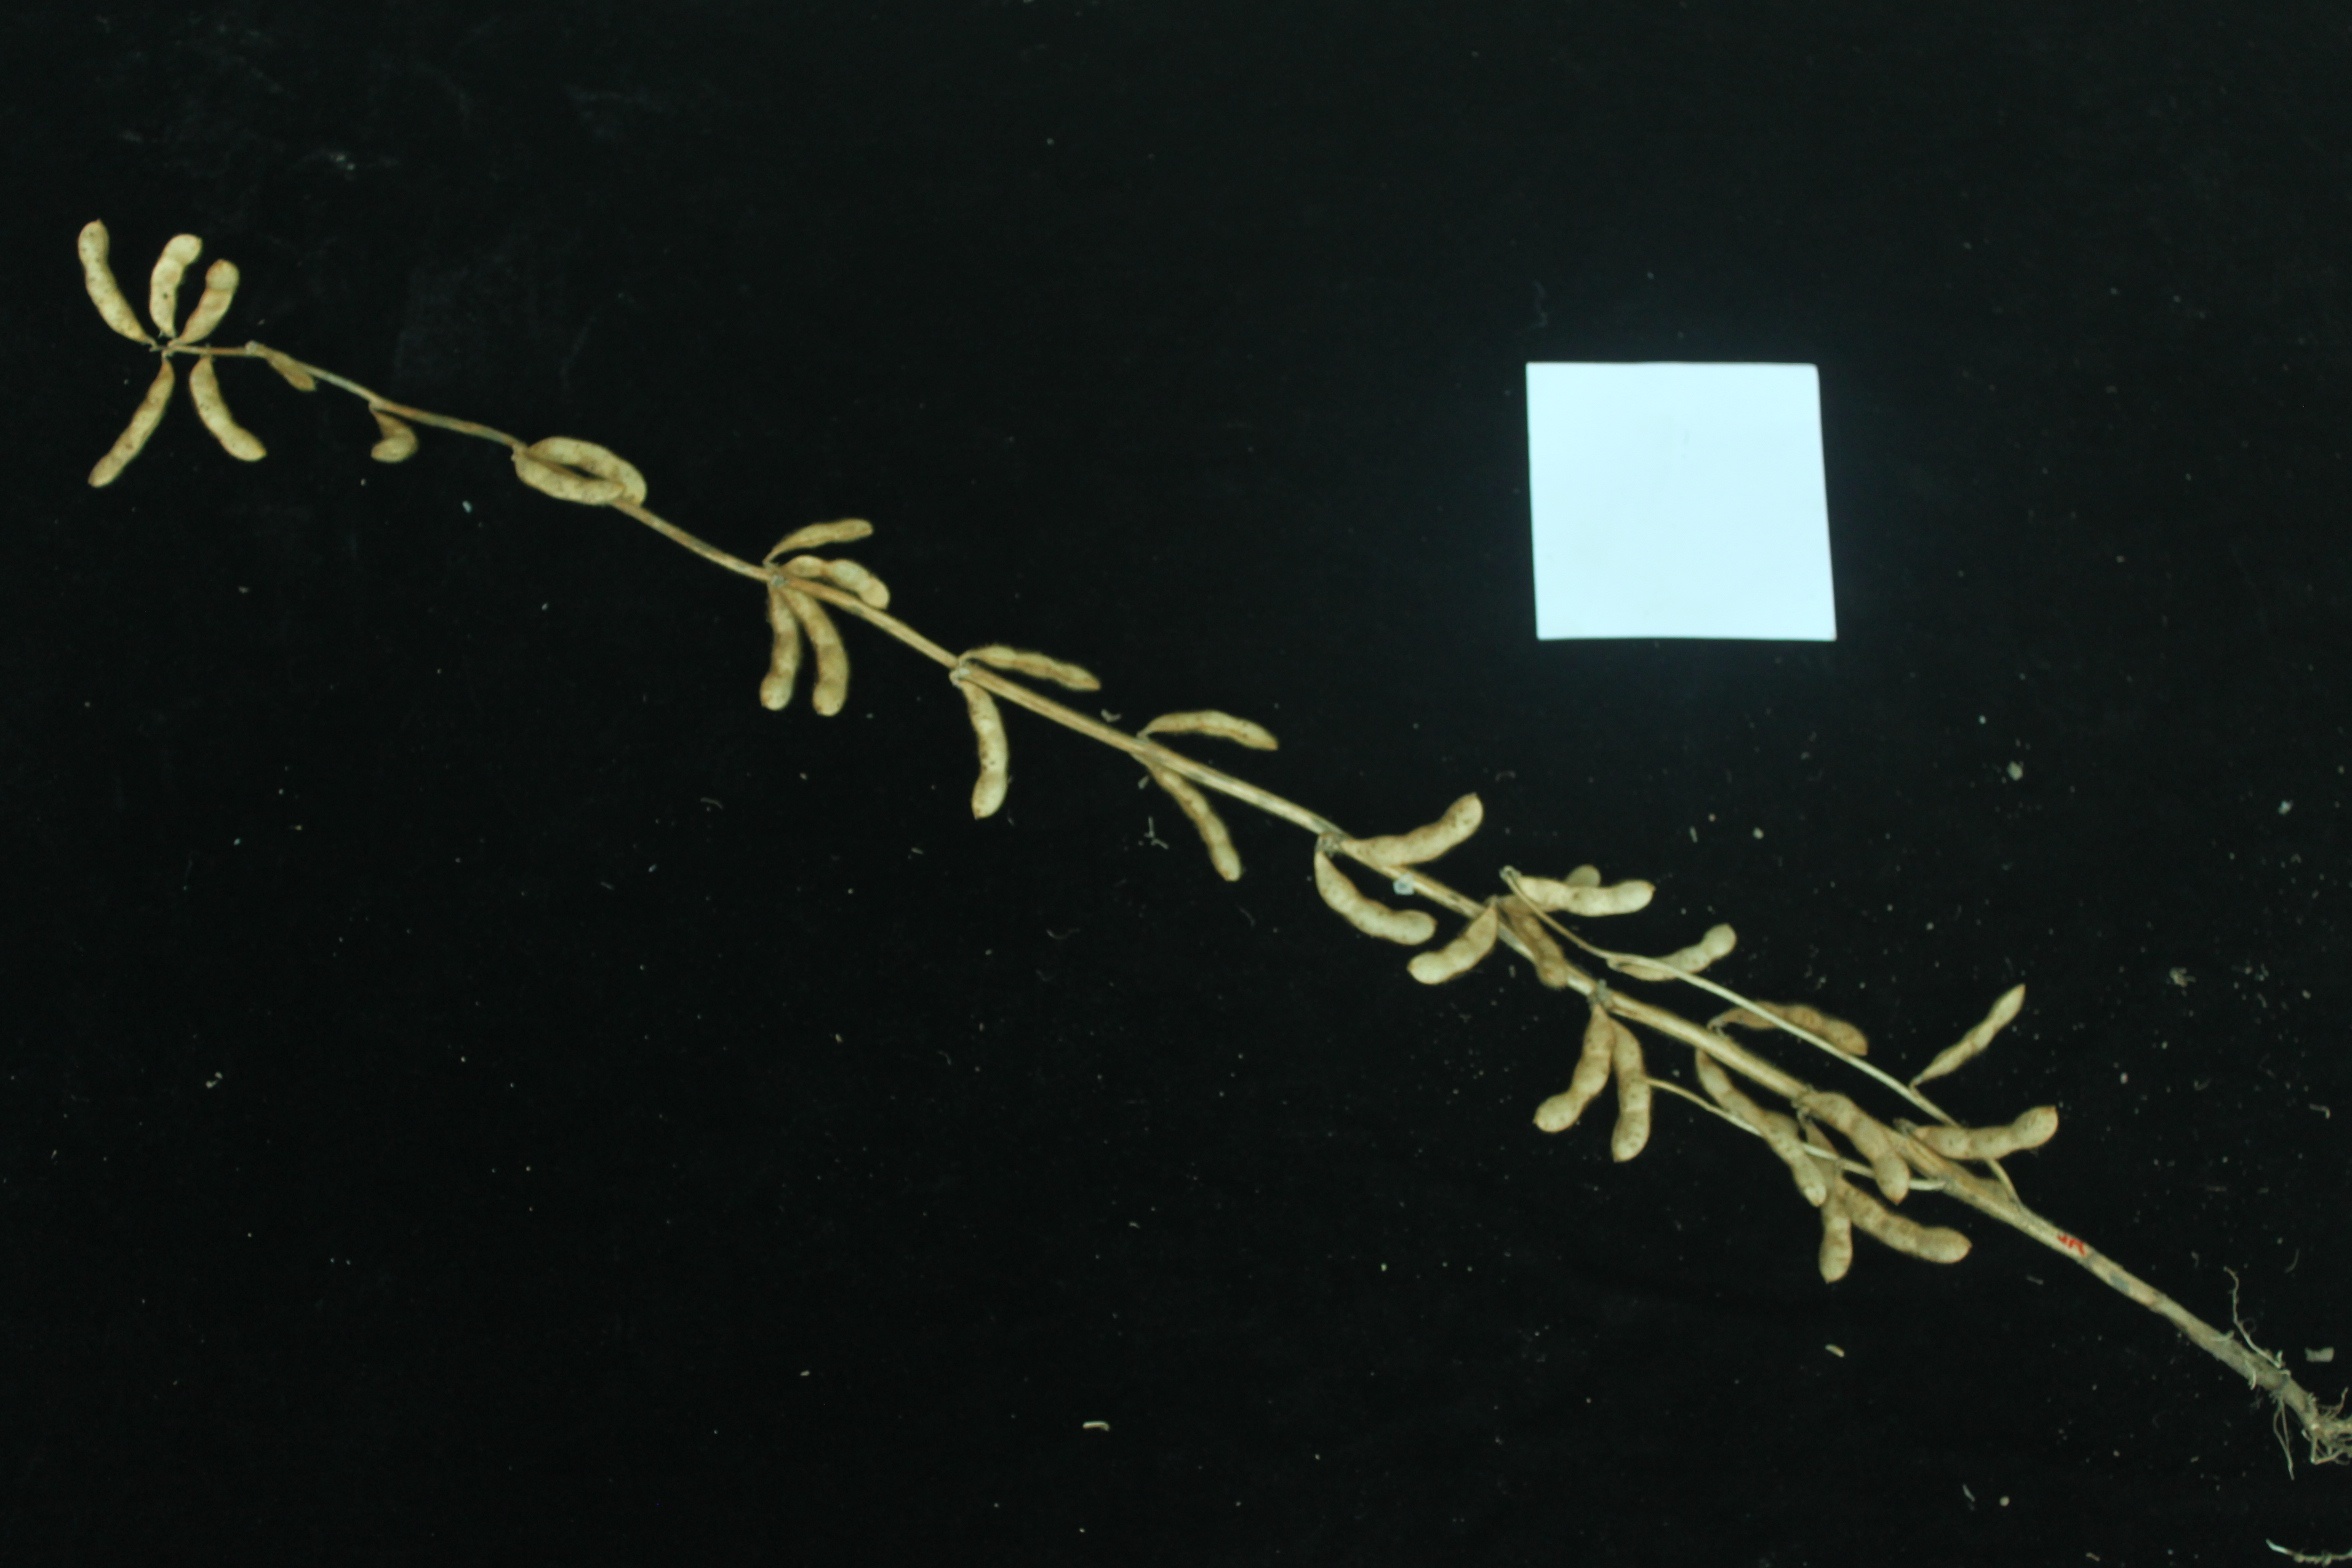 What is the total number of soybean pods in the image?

34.